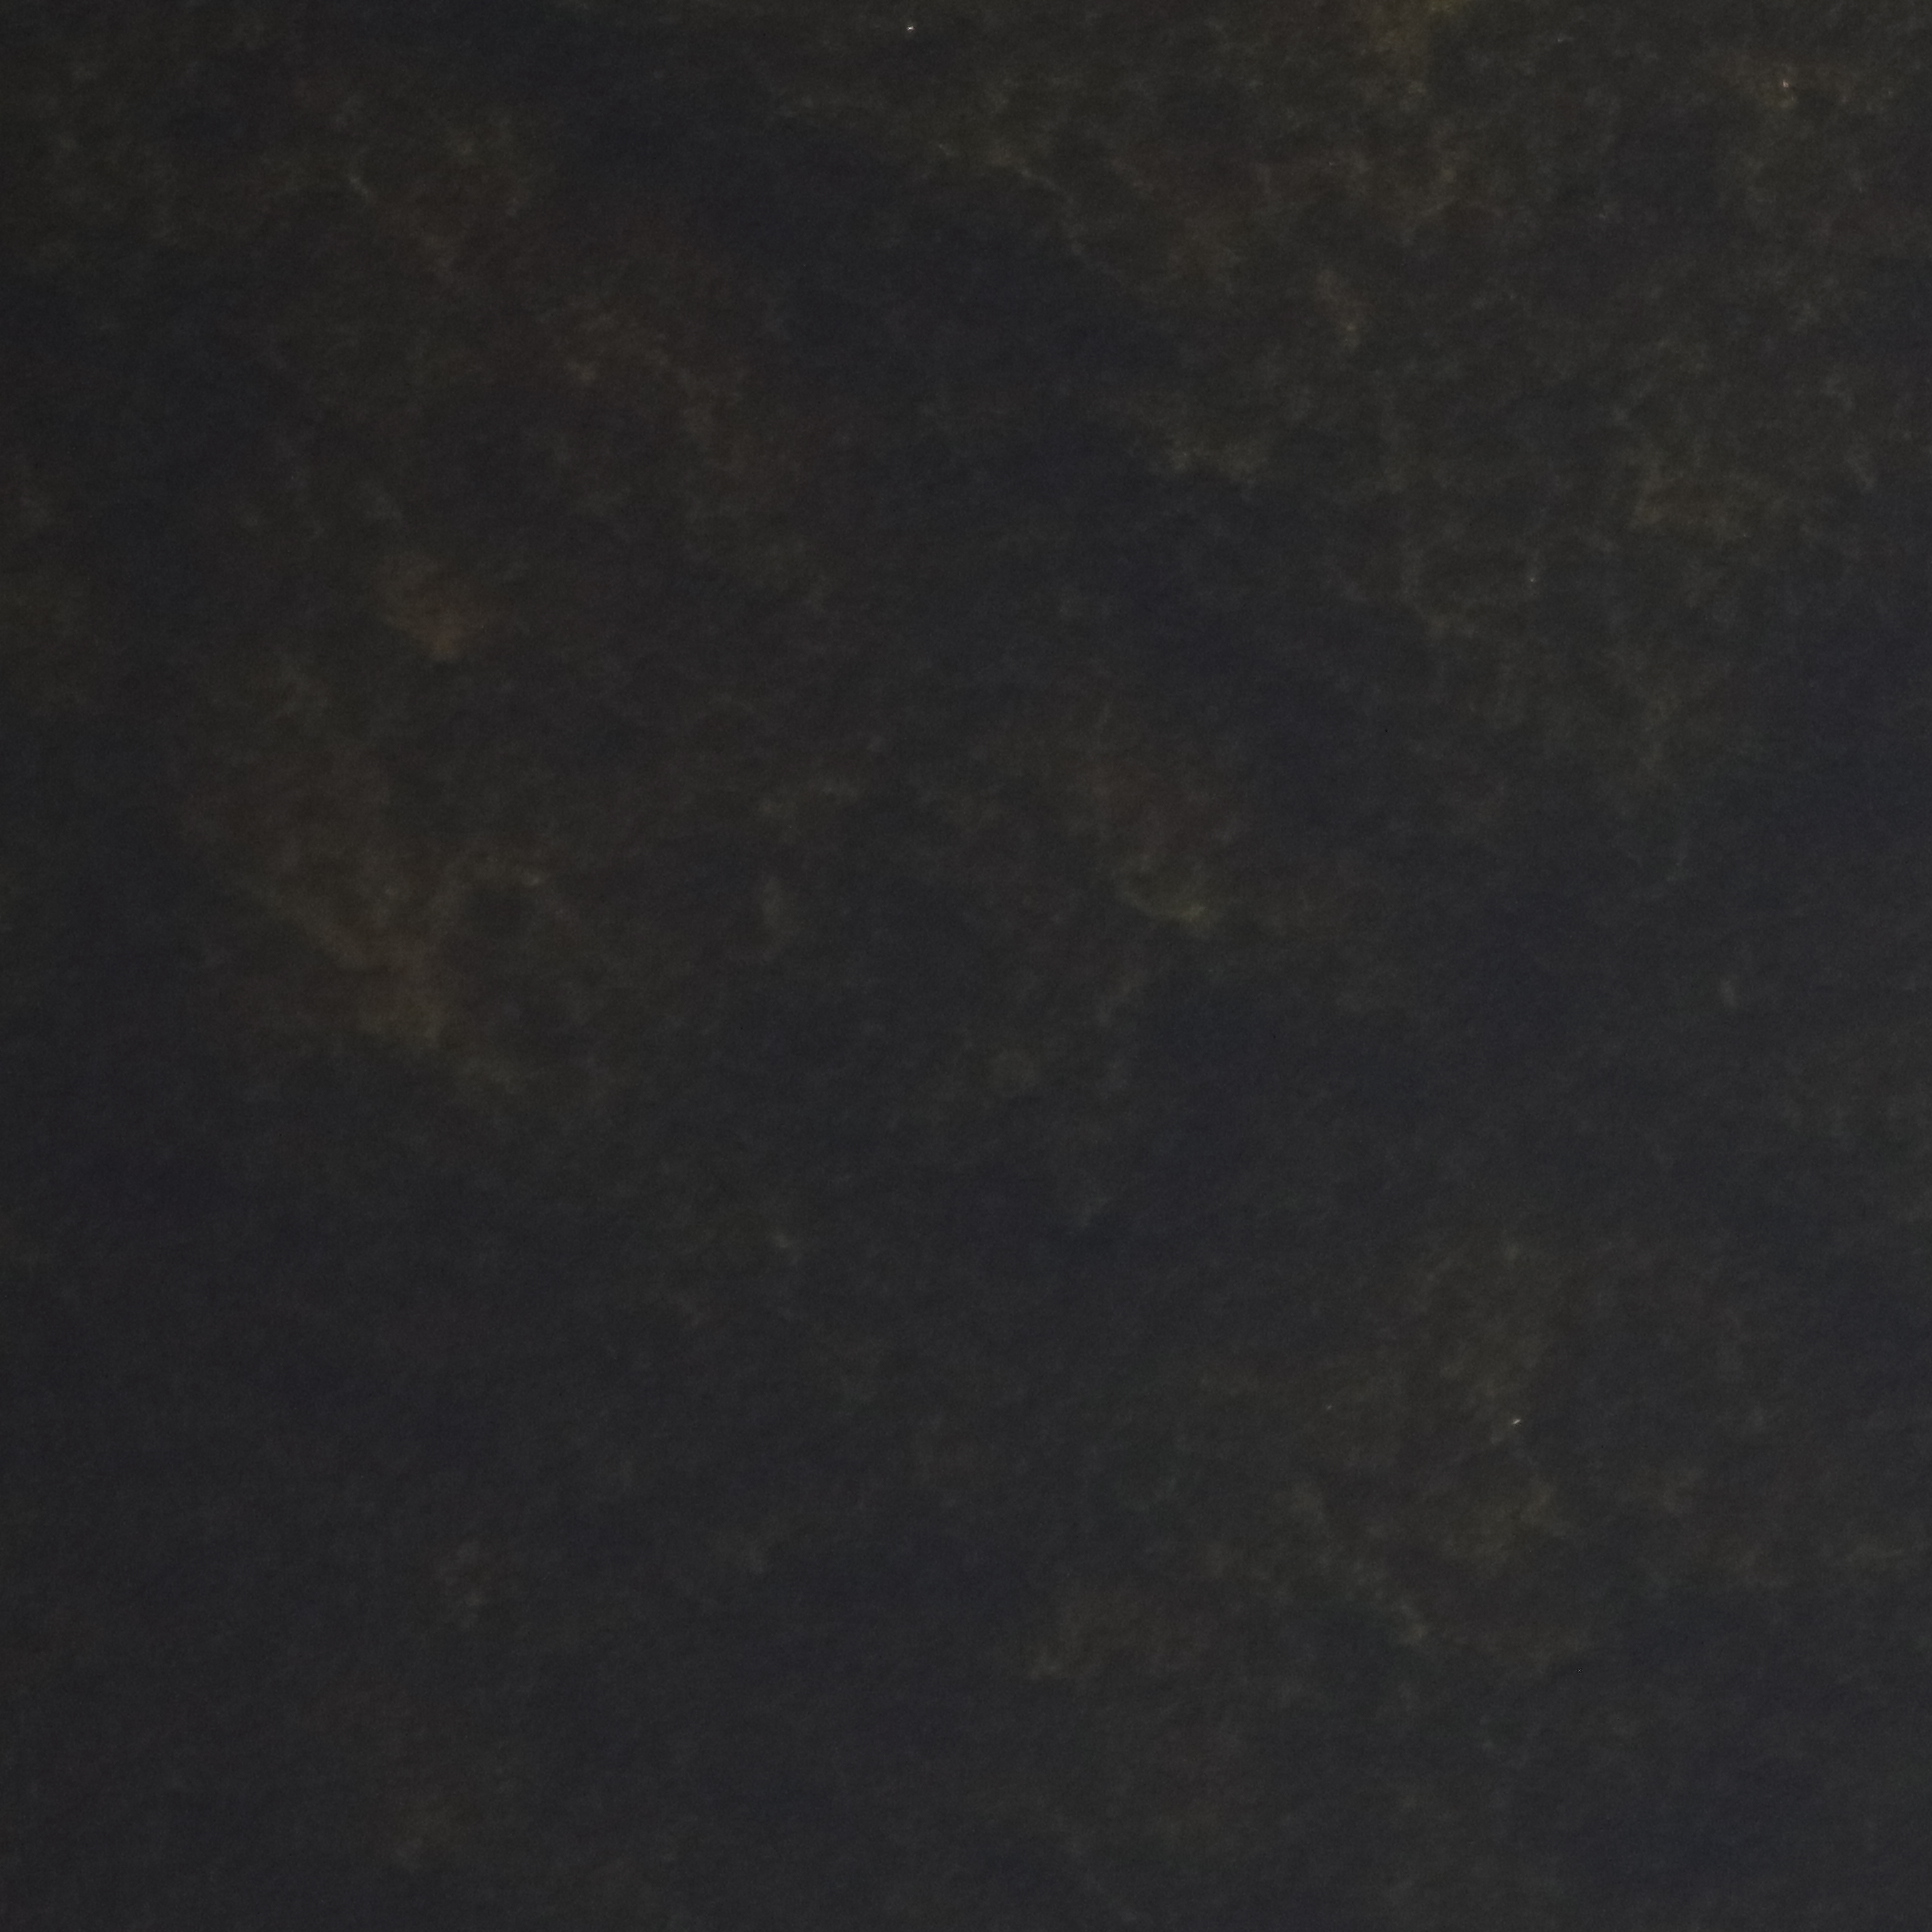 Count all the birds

0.